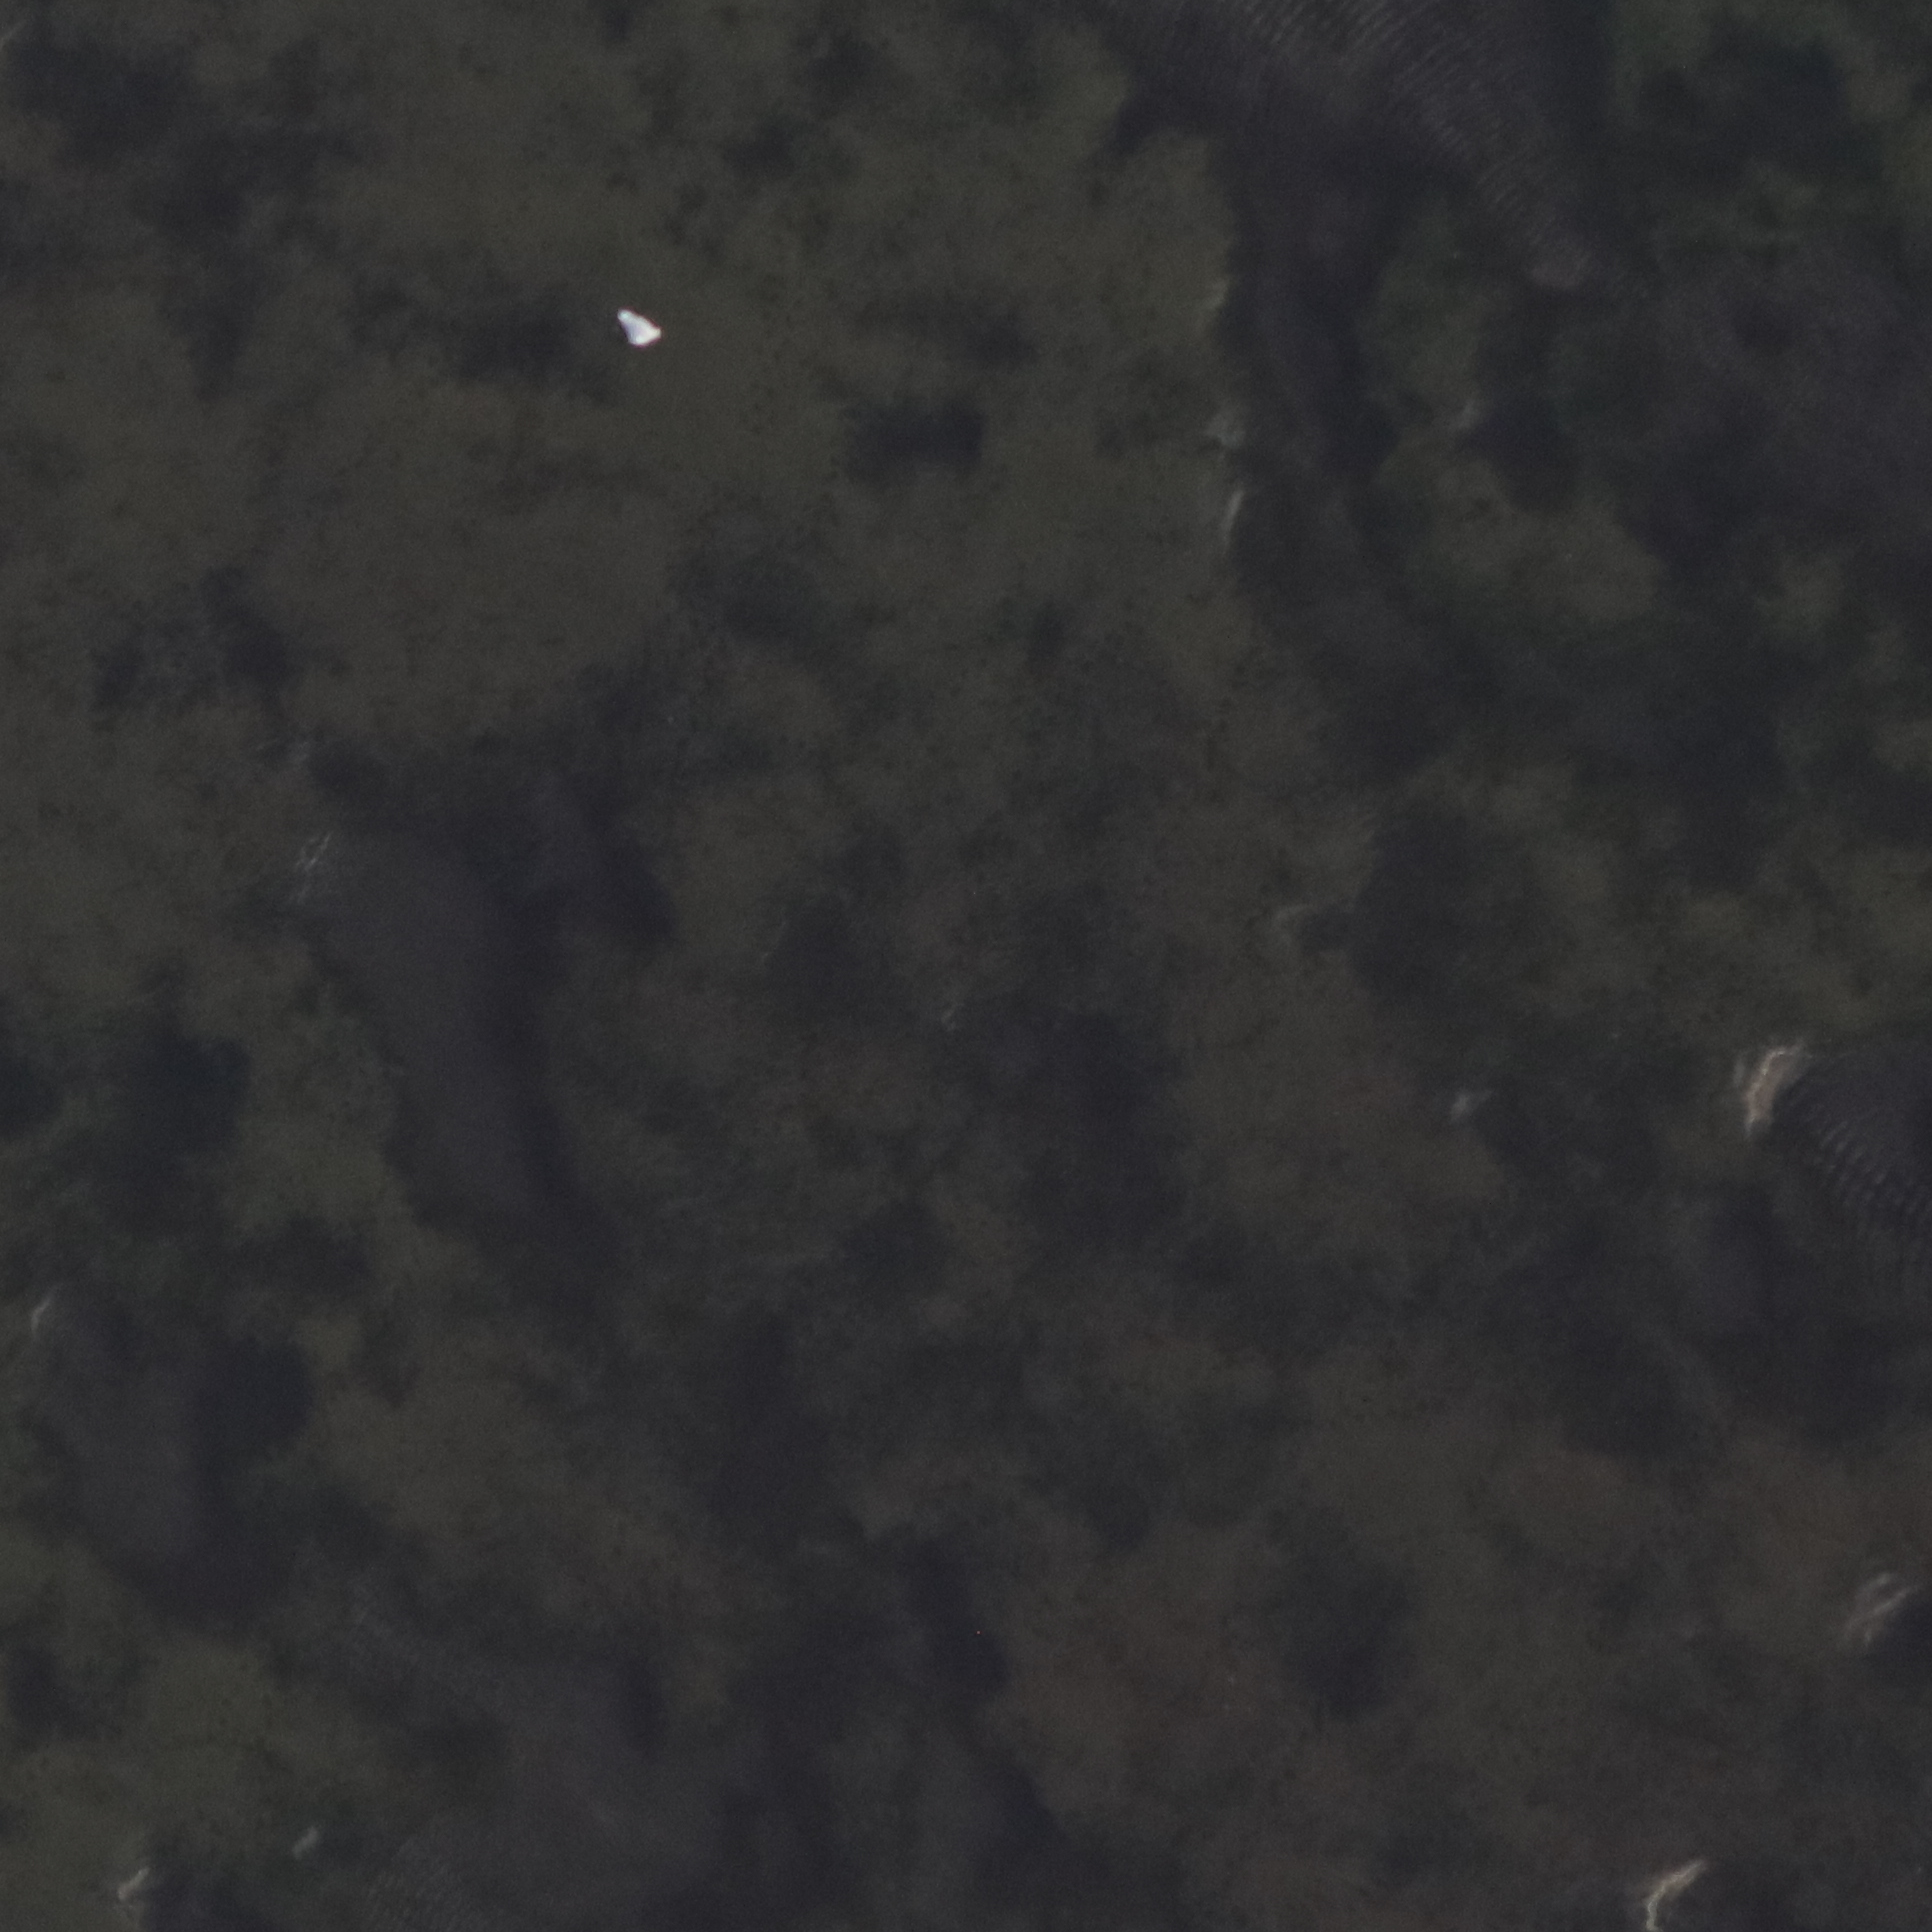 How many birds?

1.